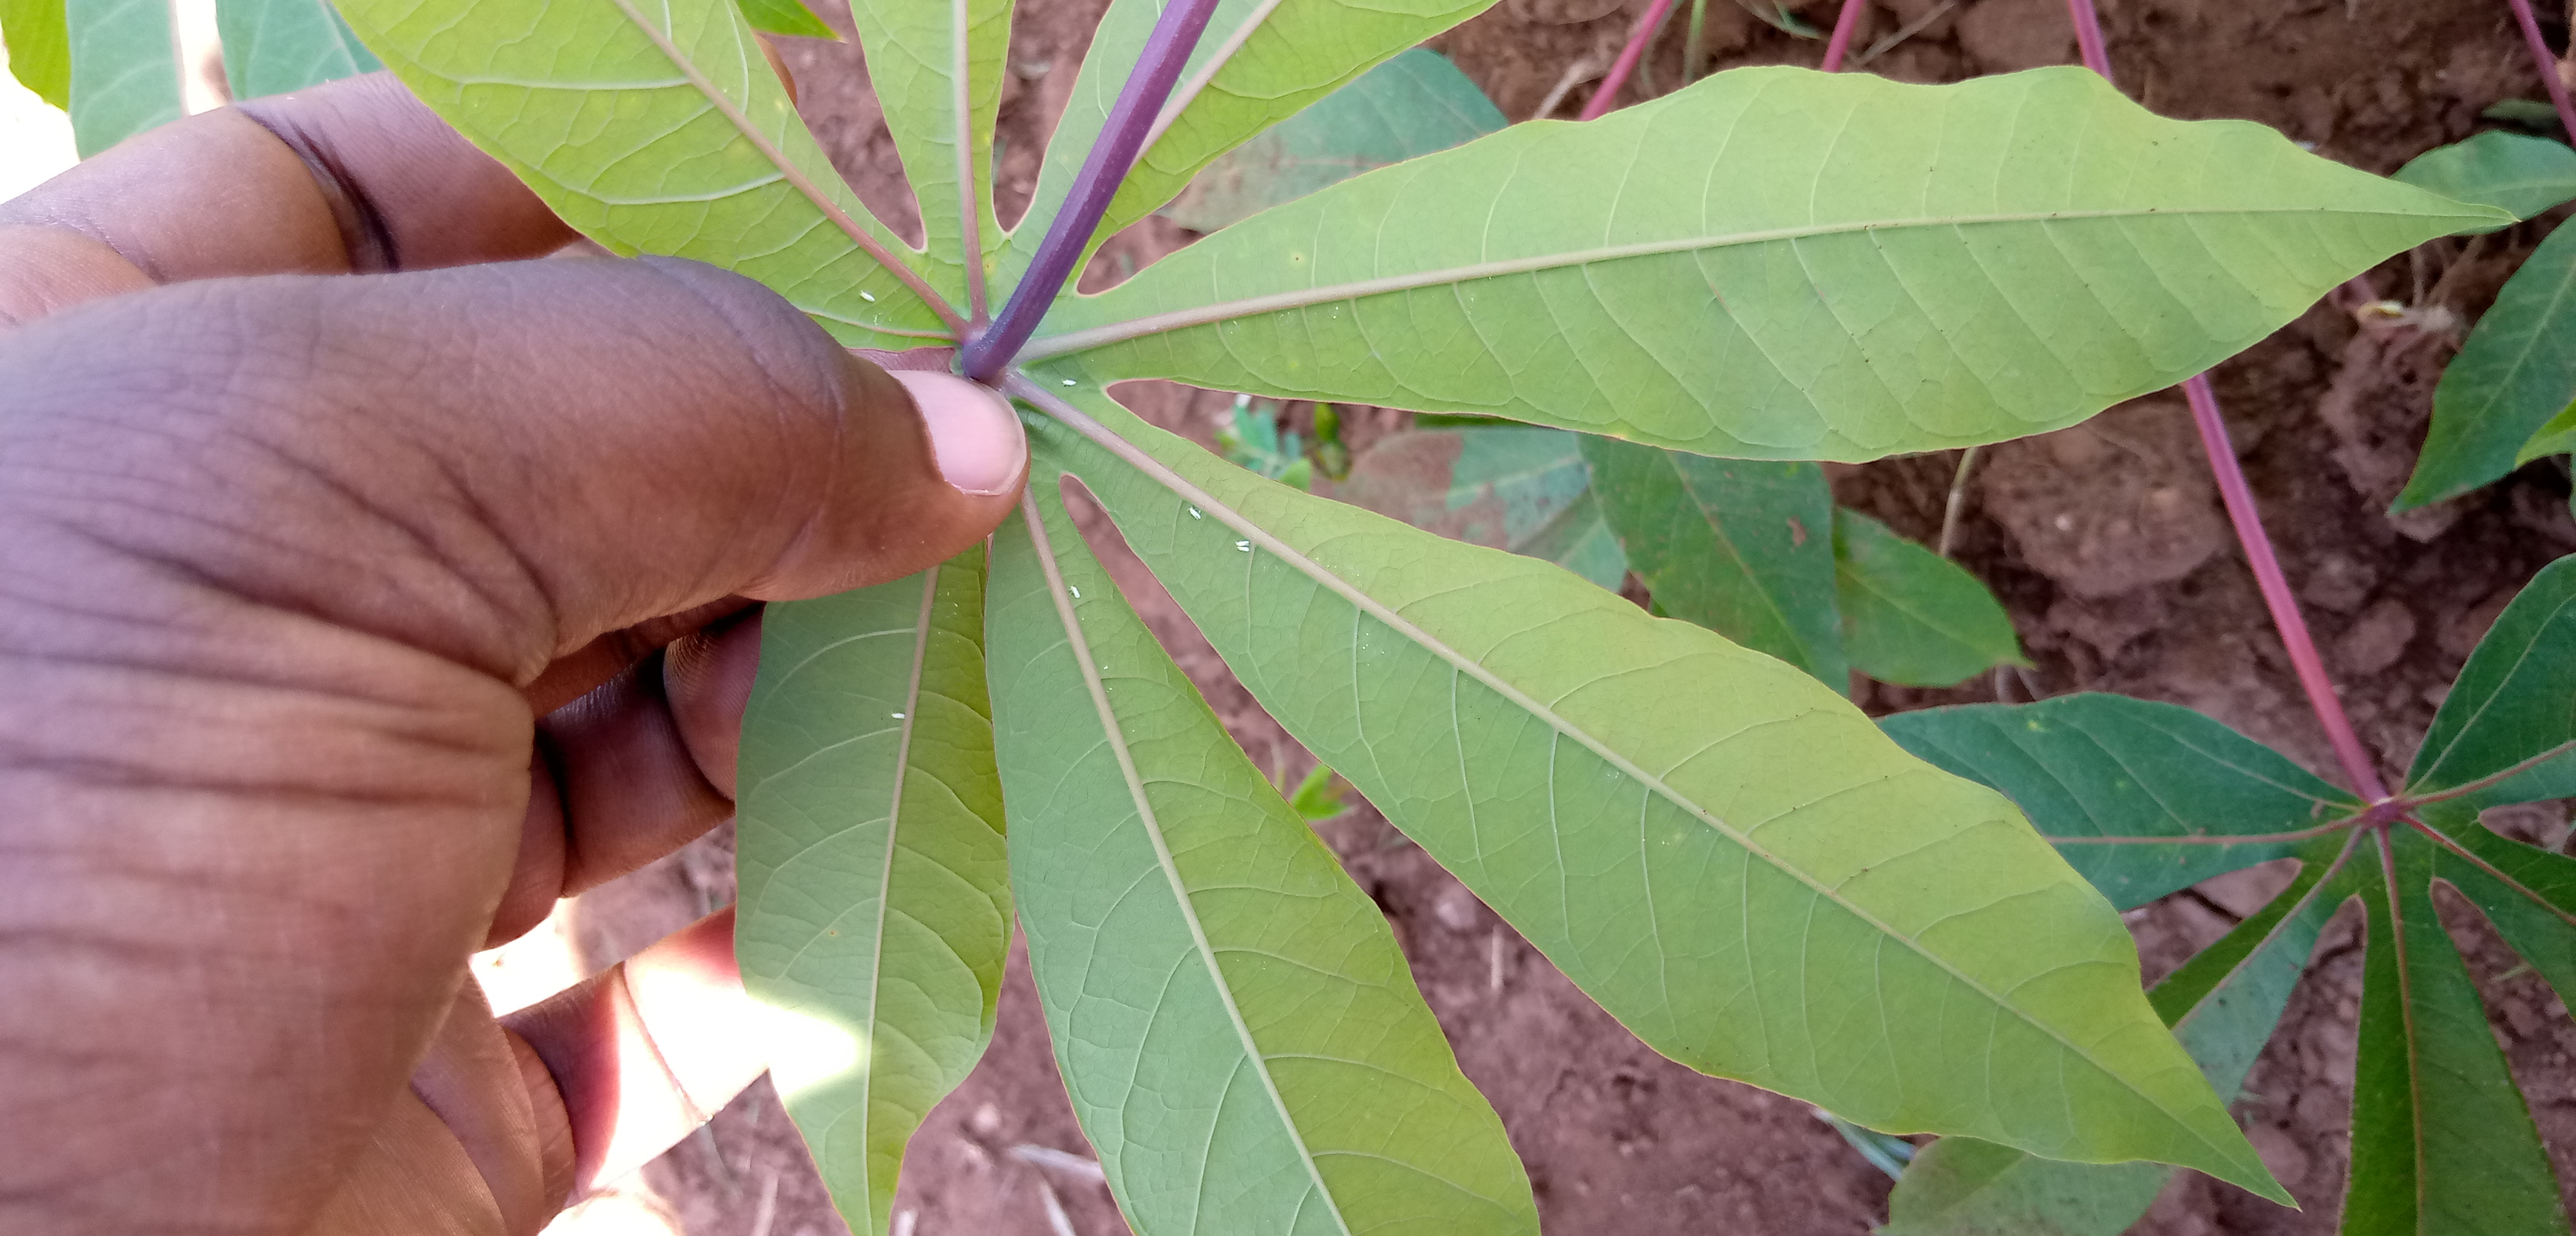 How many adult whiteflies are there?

6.